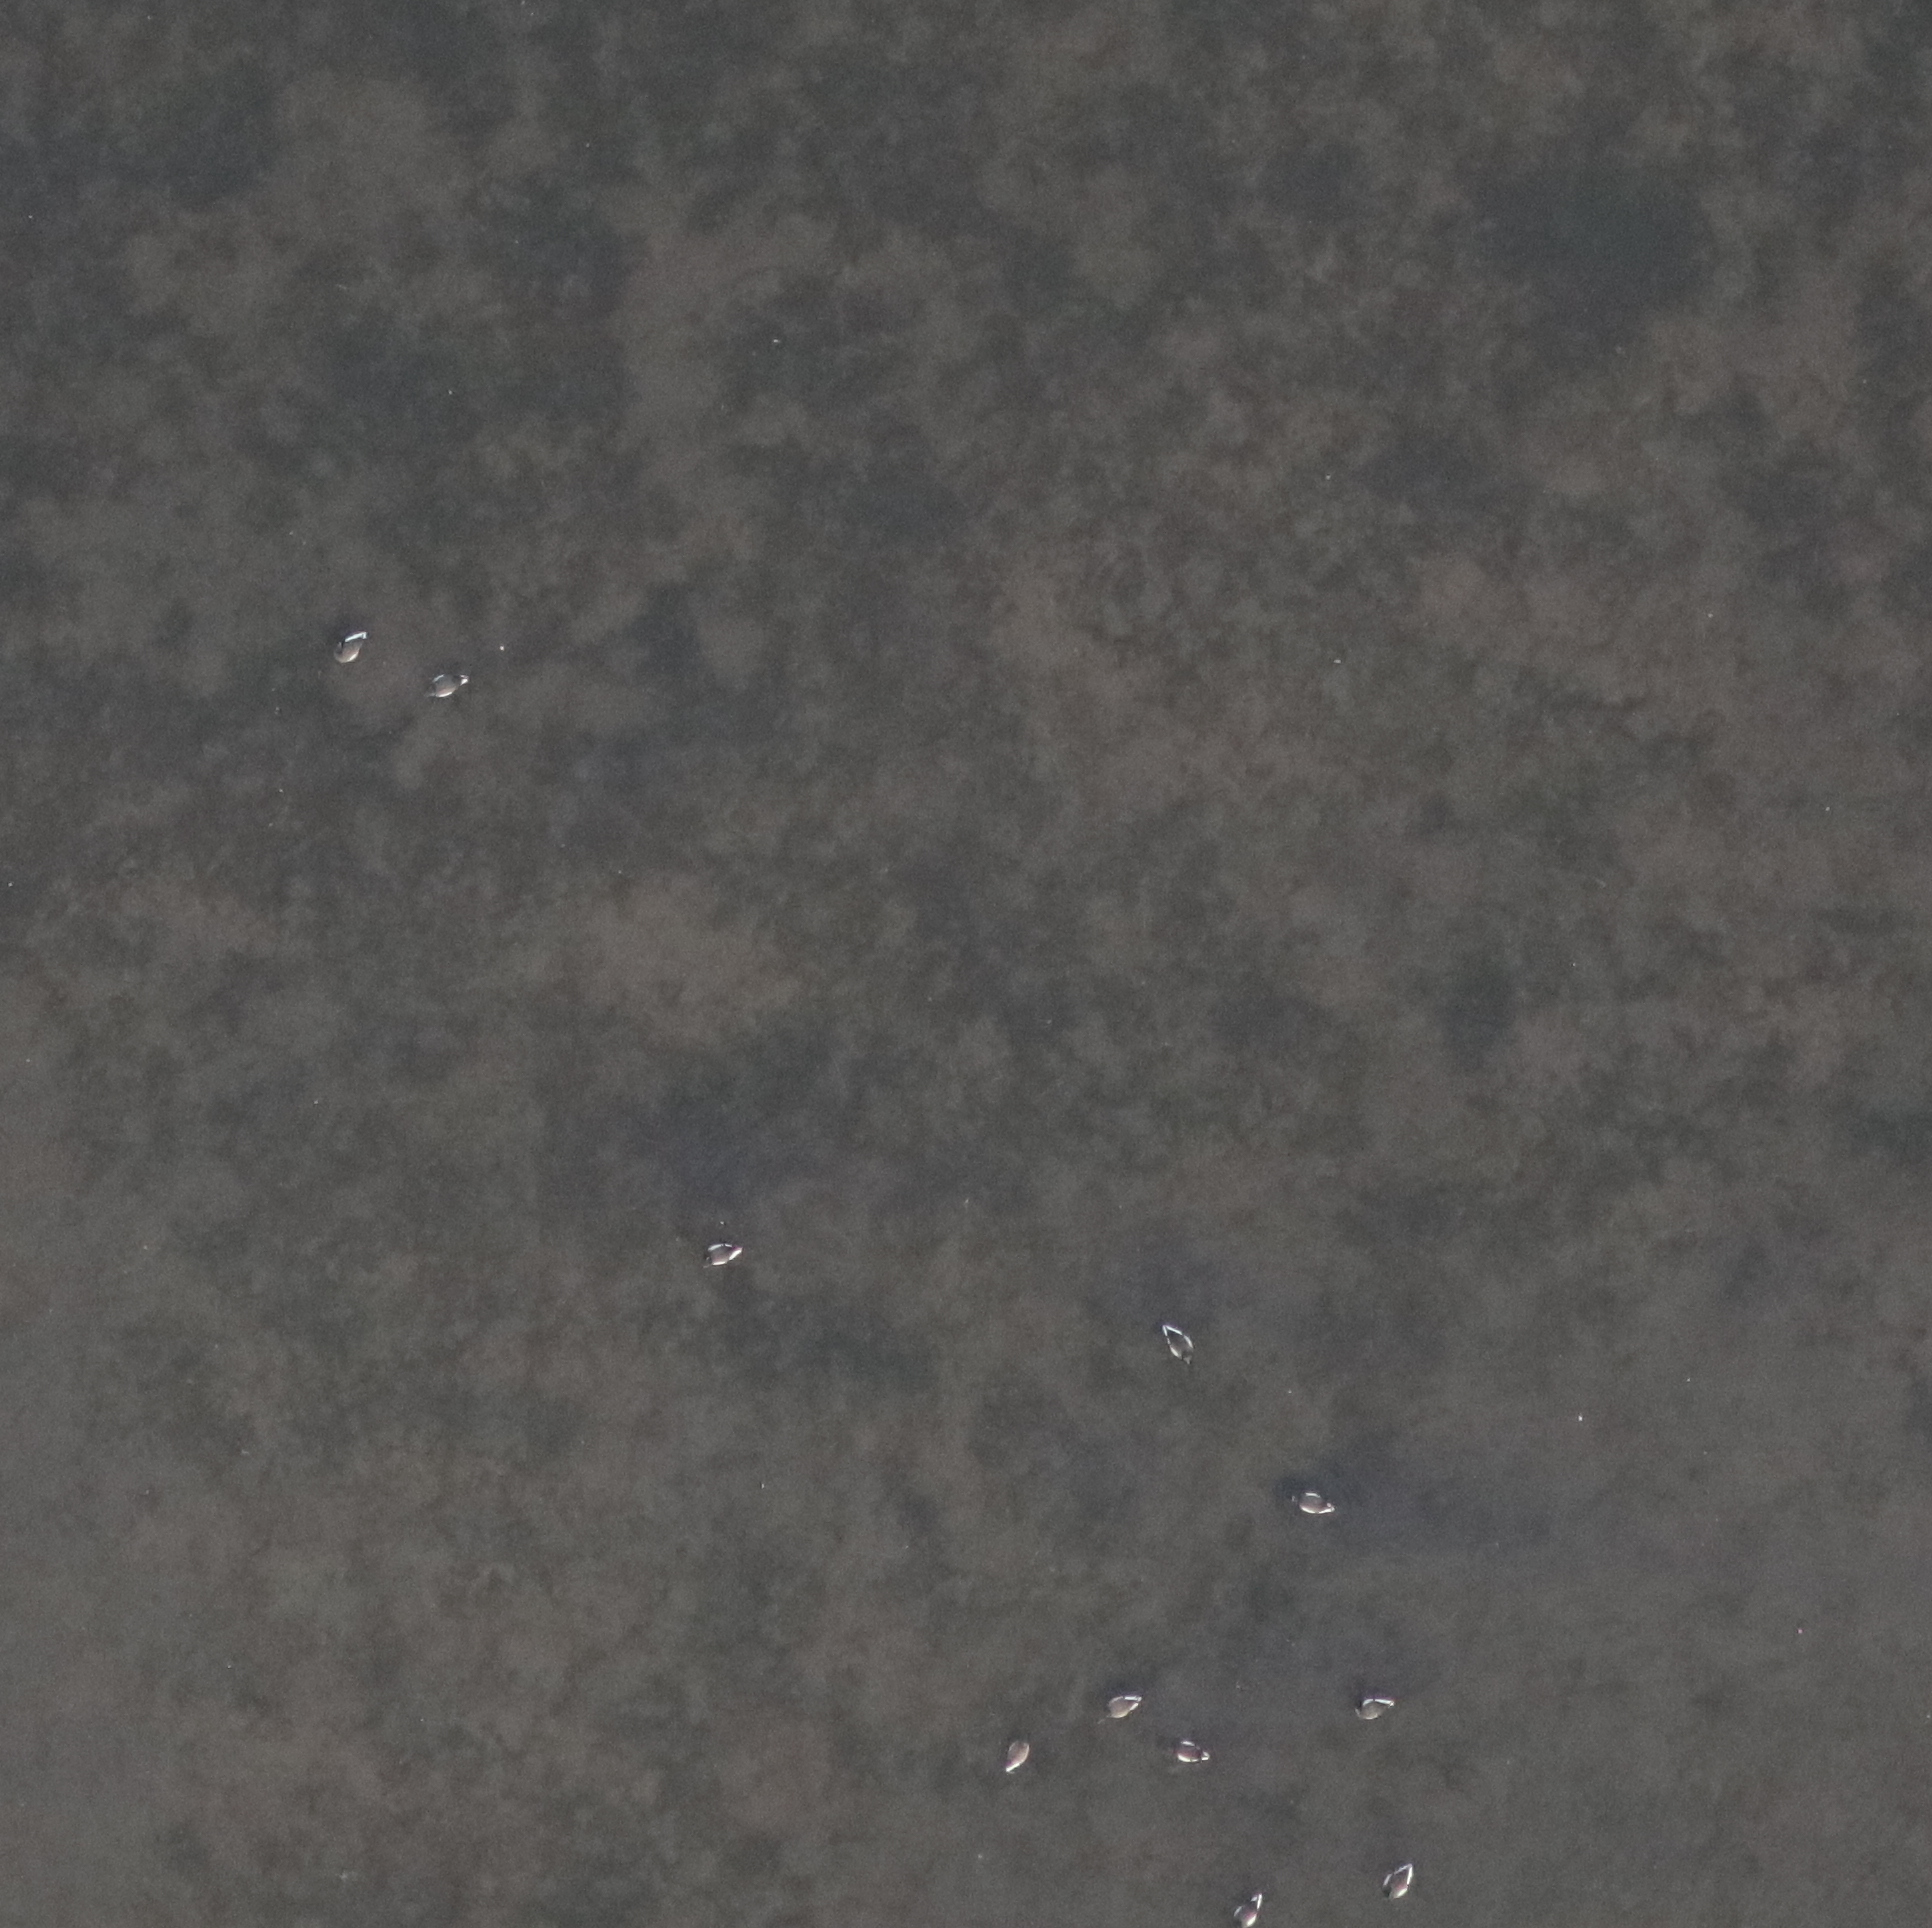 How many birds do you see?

11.